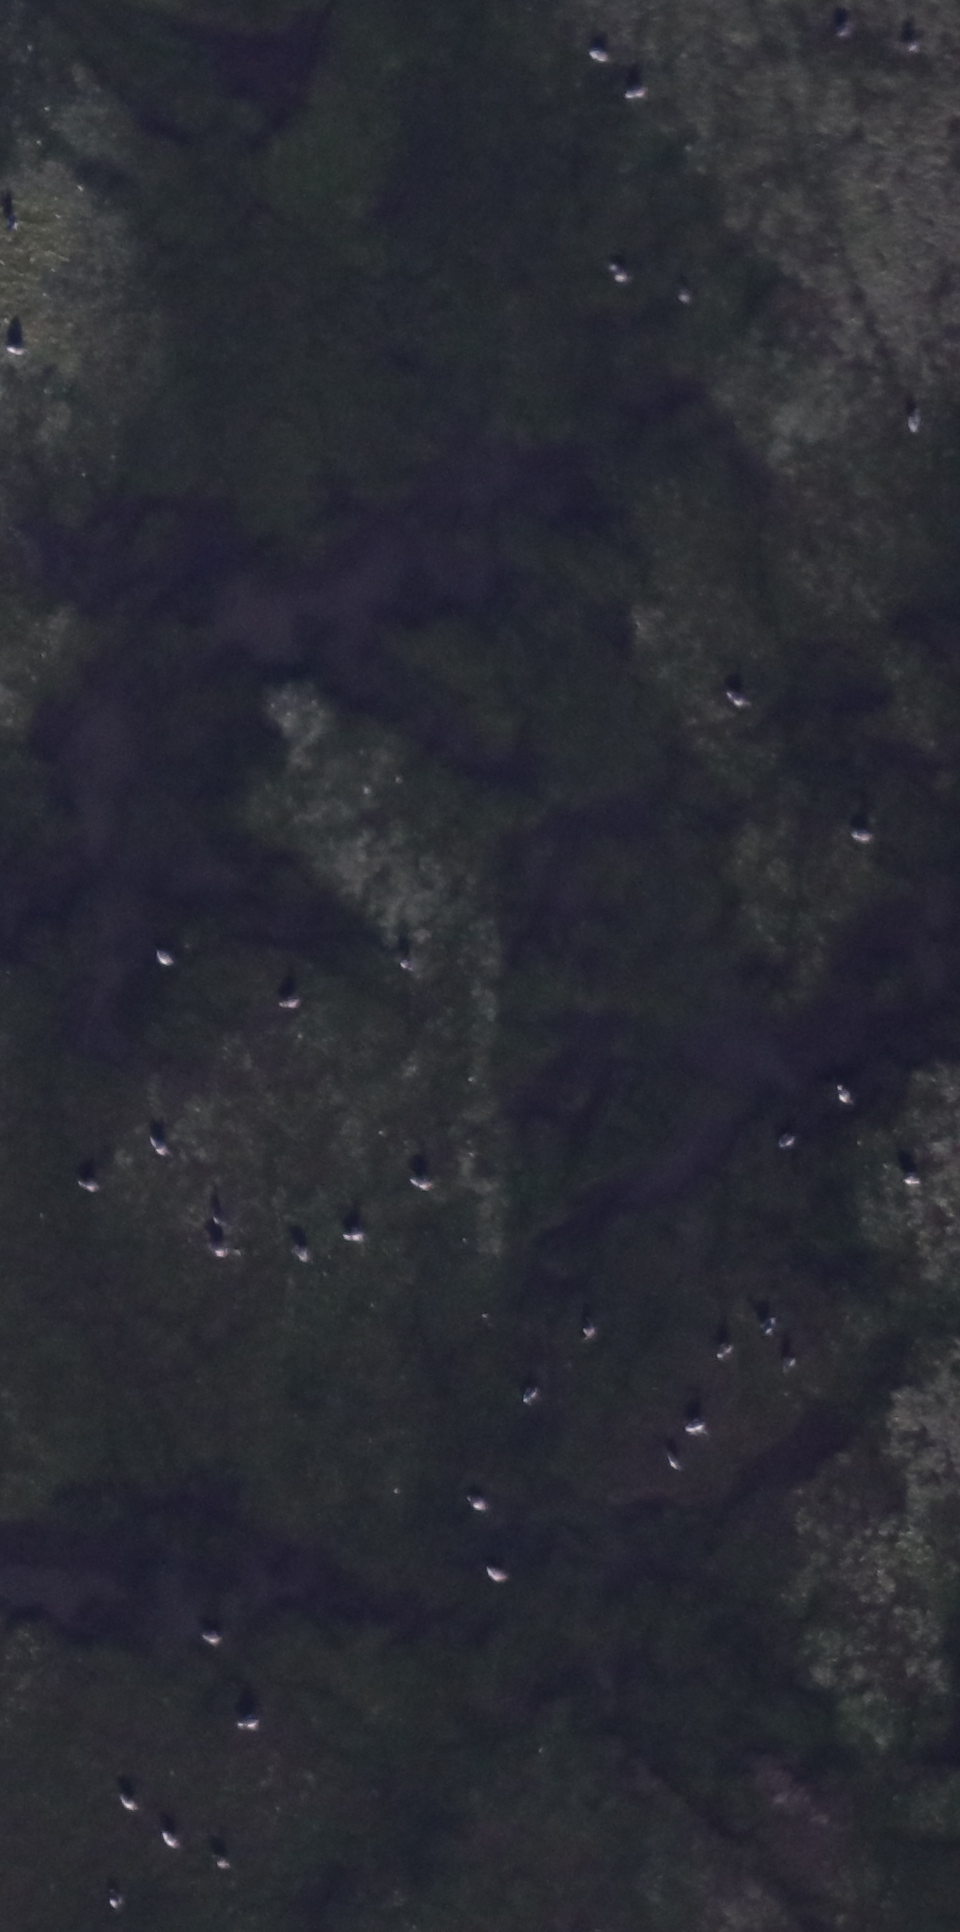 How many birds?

39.